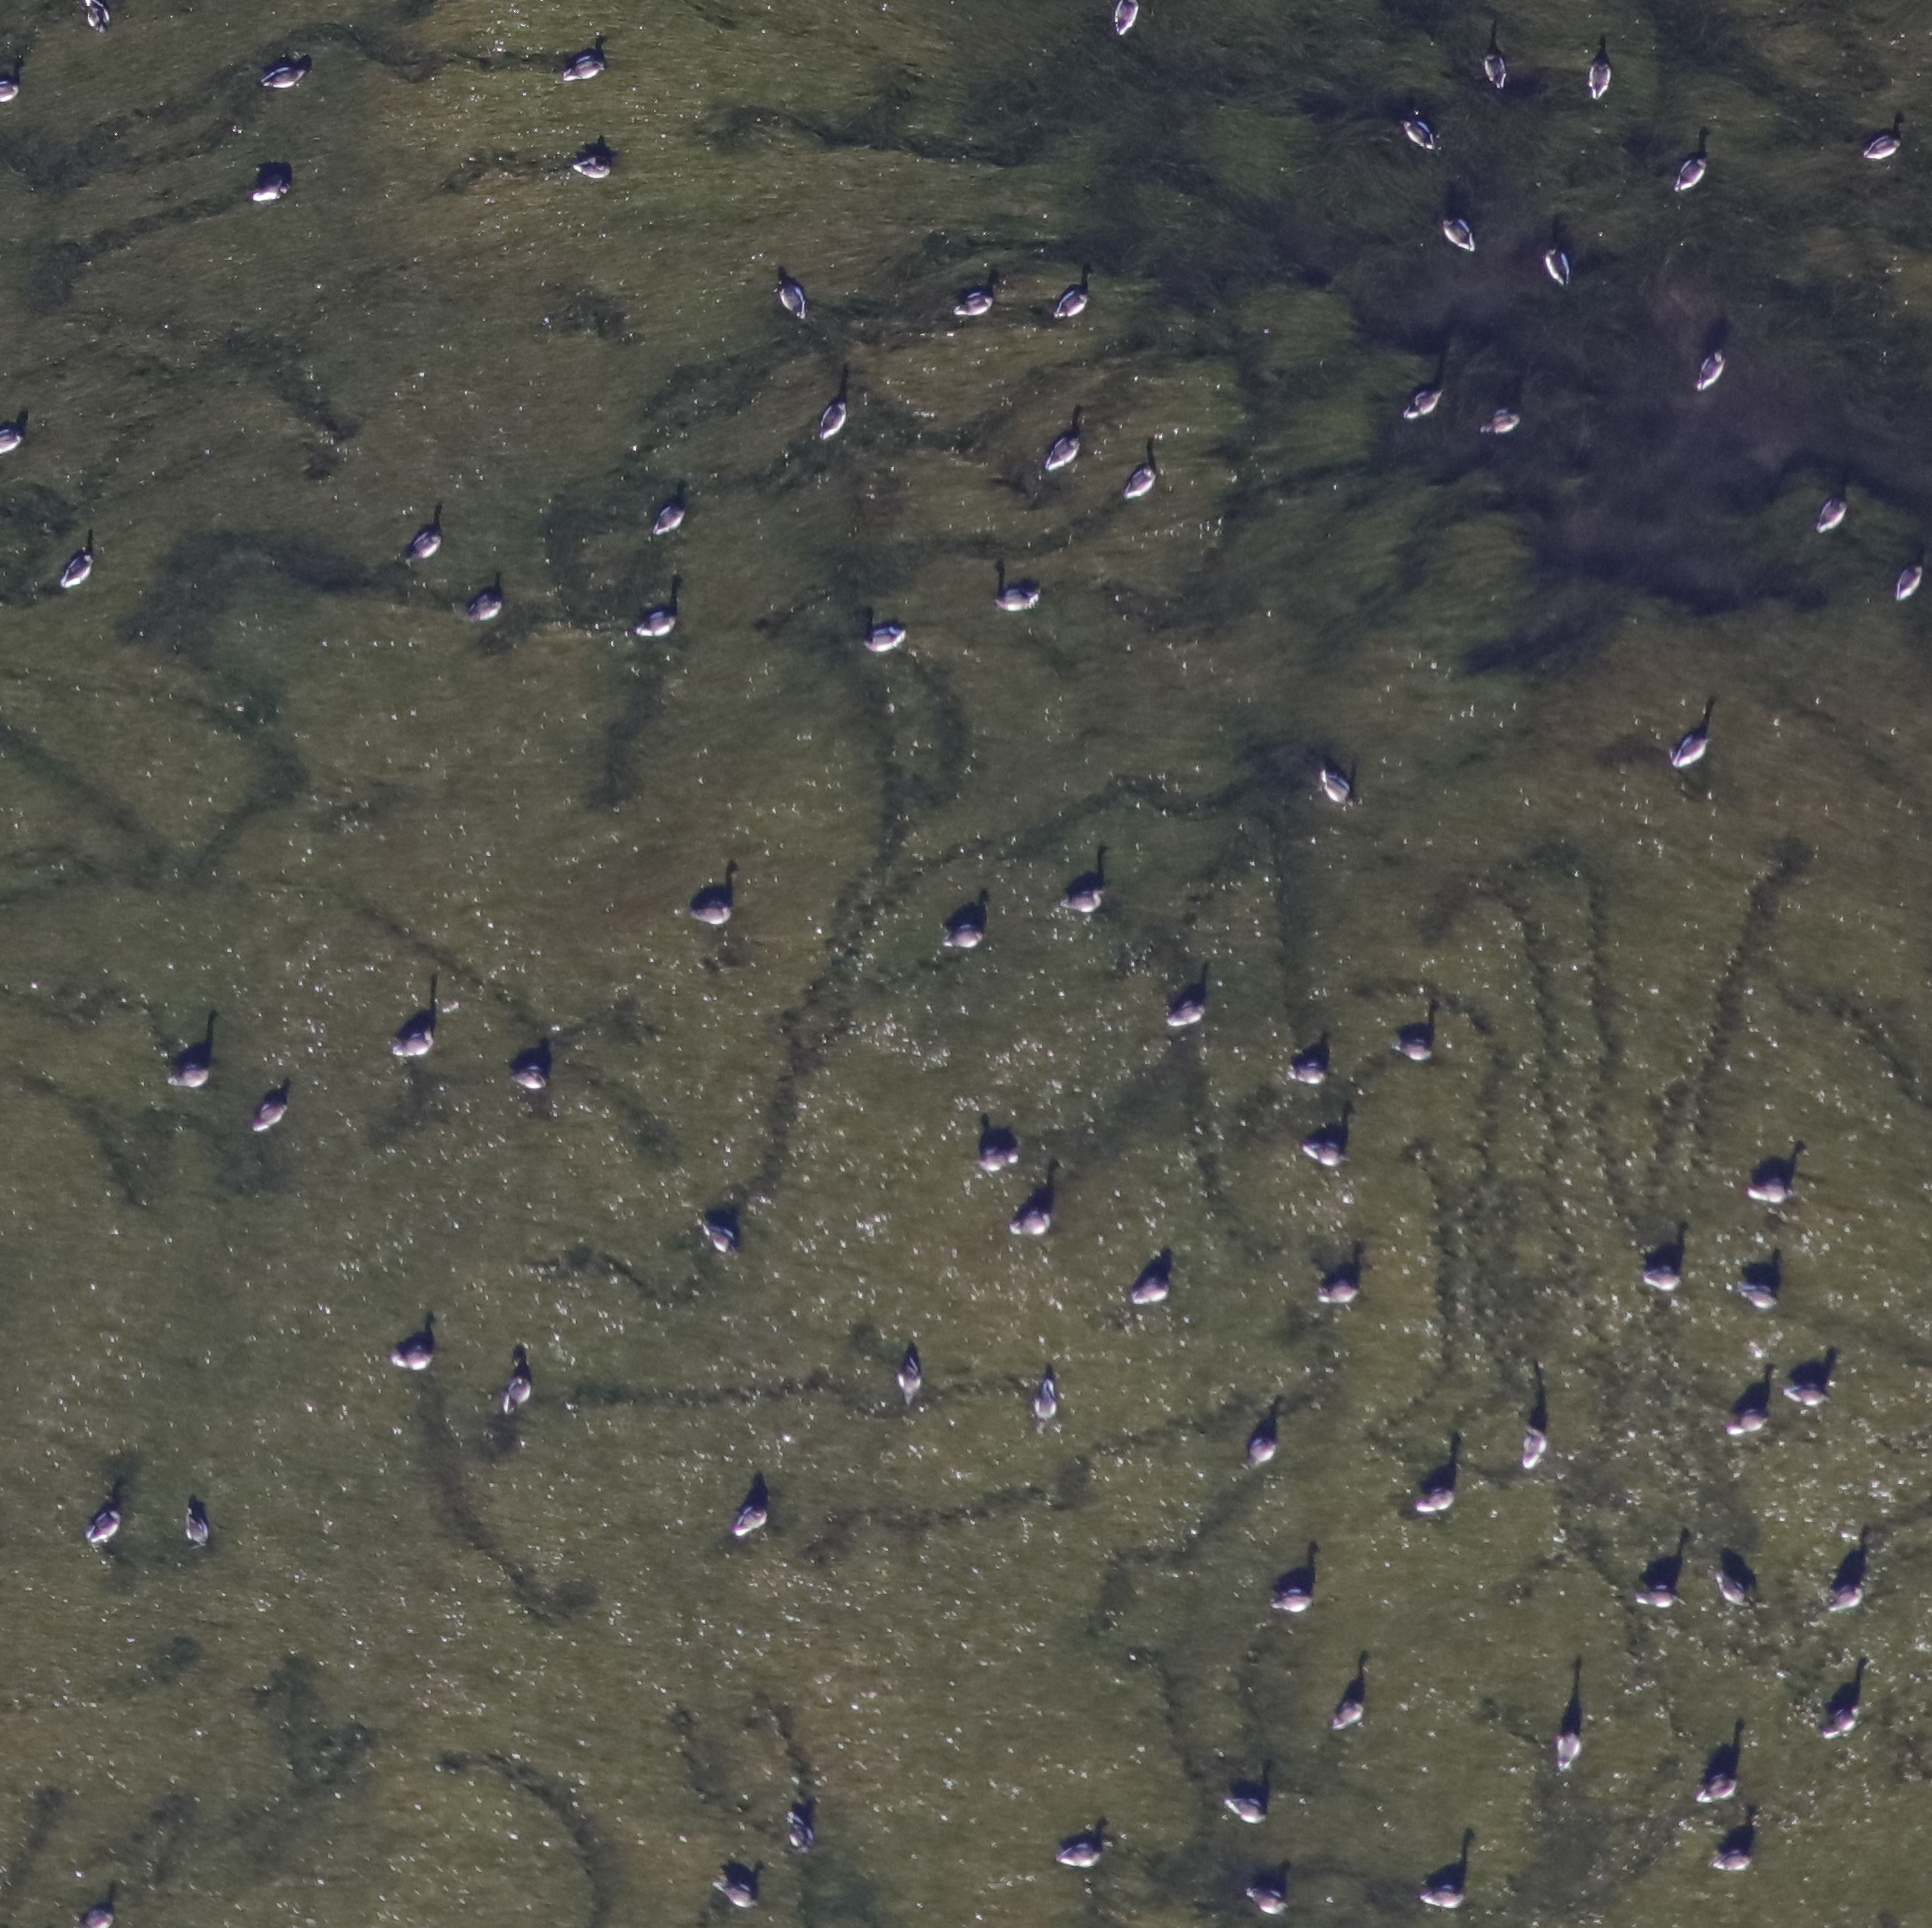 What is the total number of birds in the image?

81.